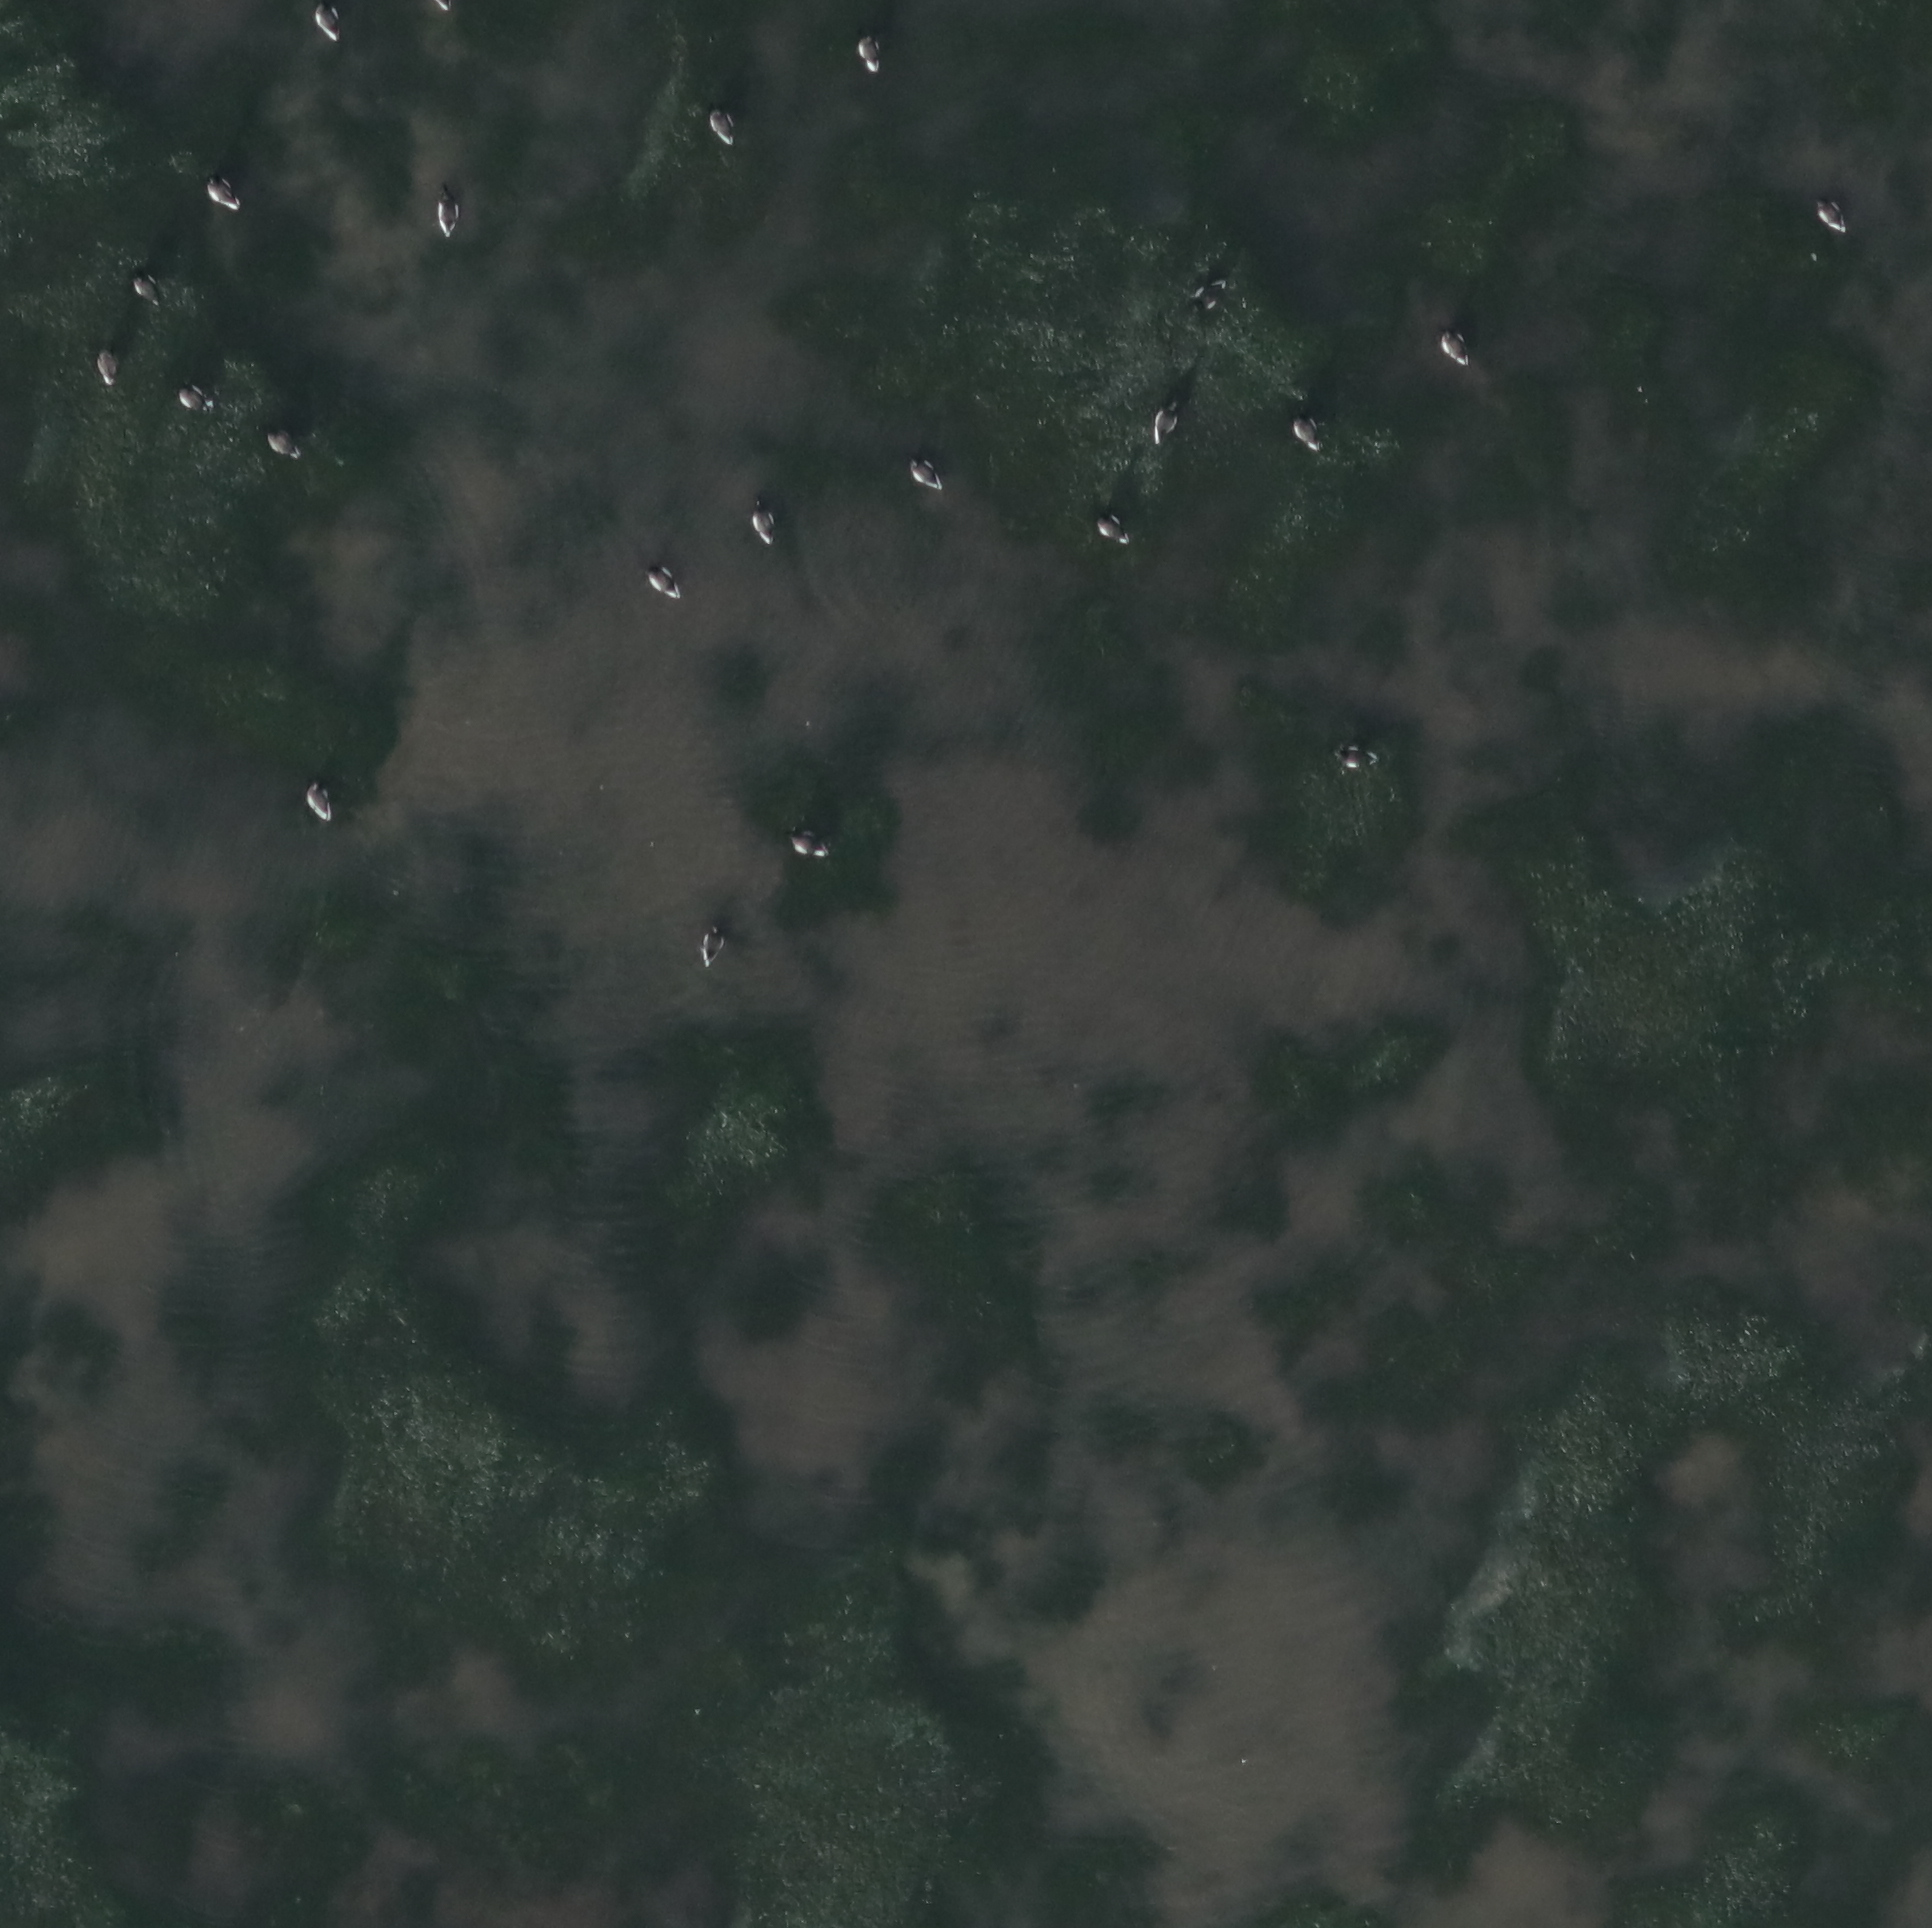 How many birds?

22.